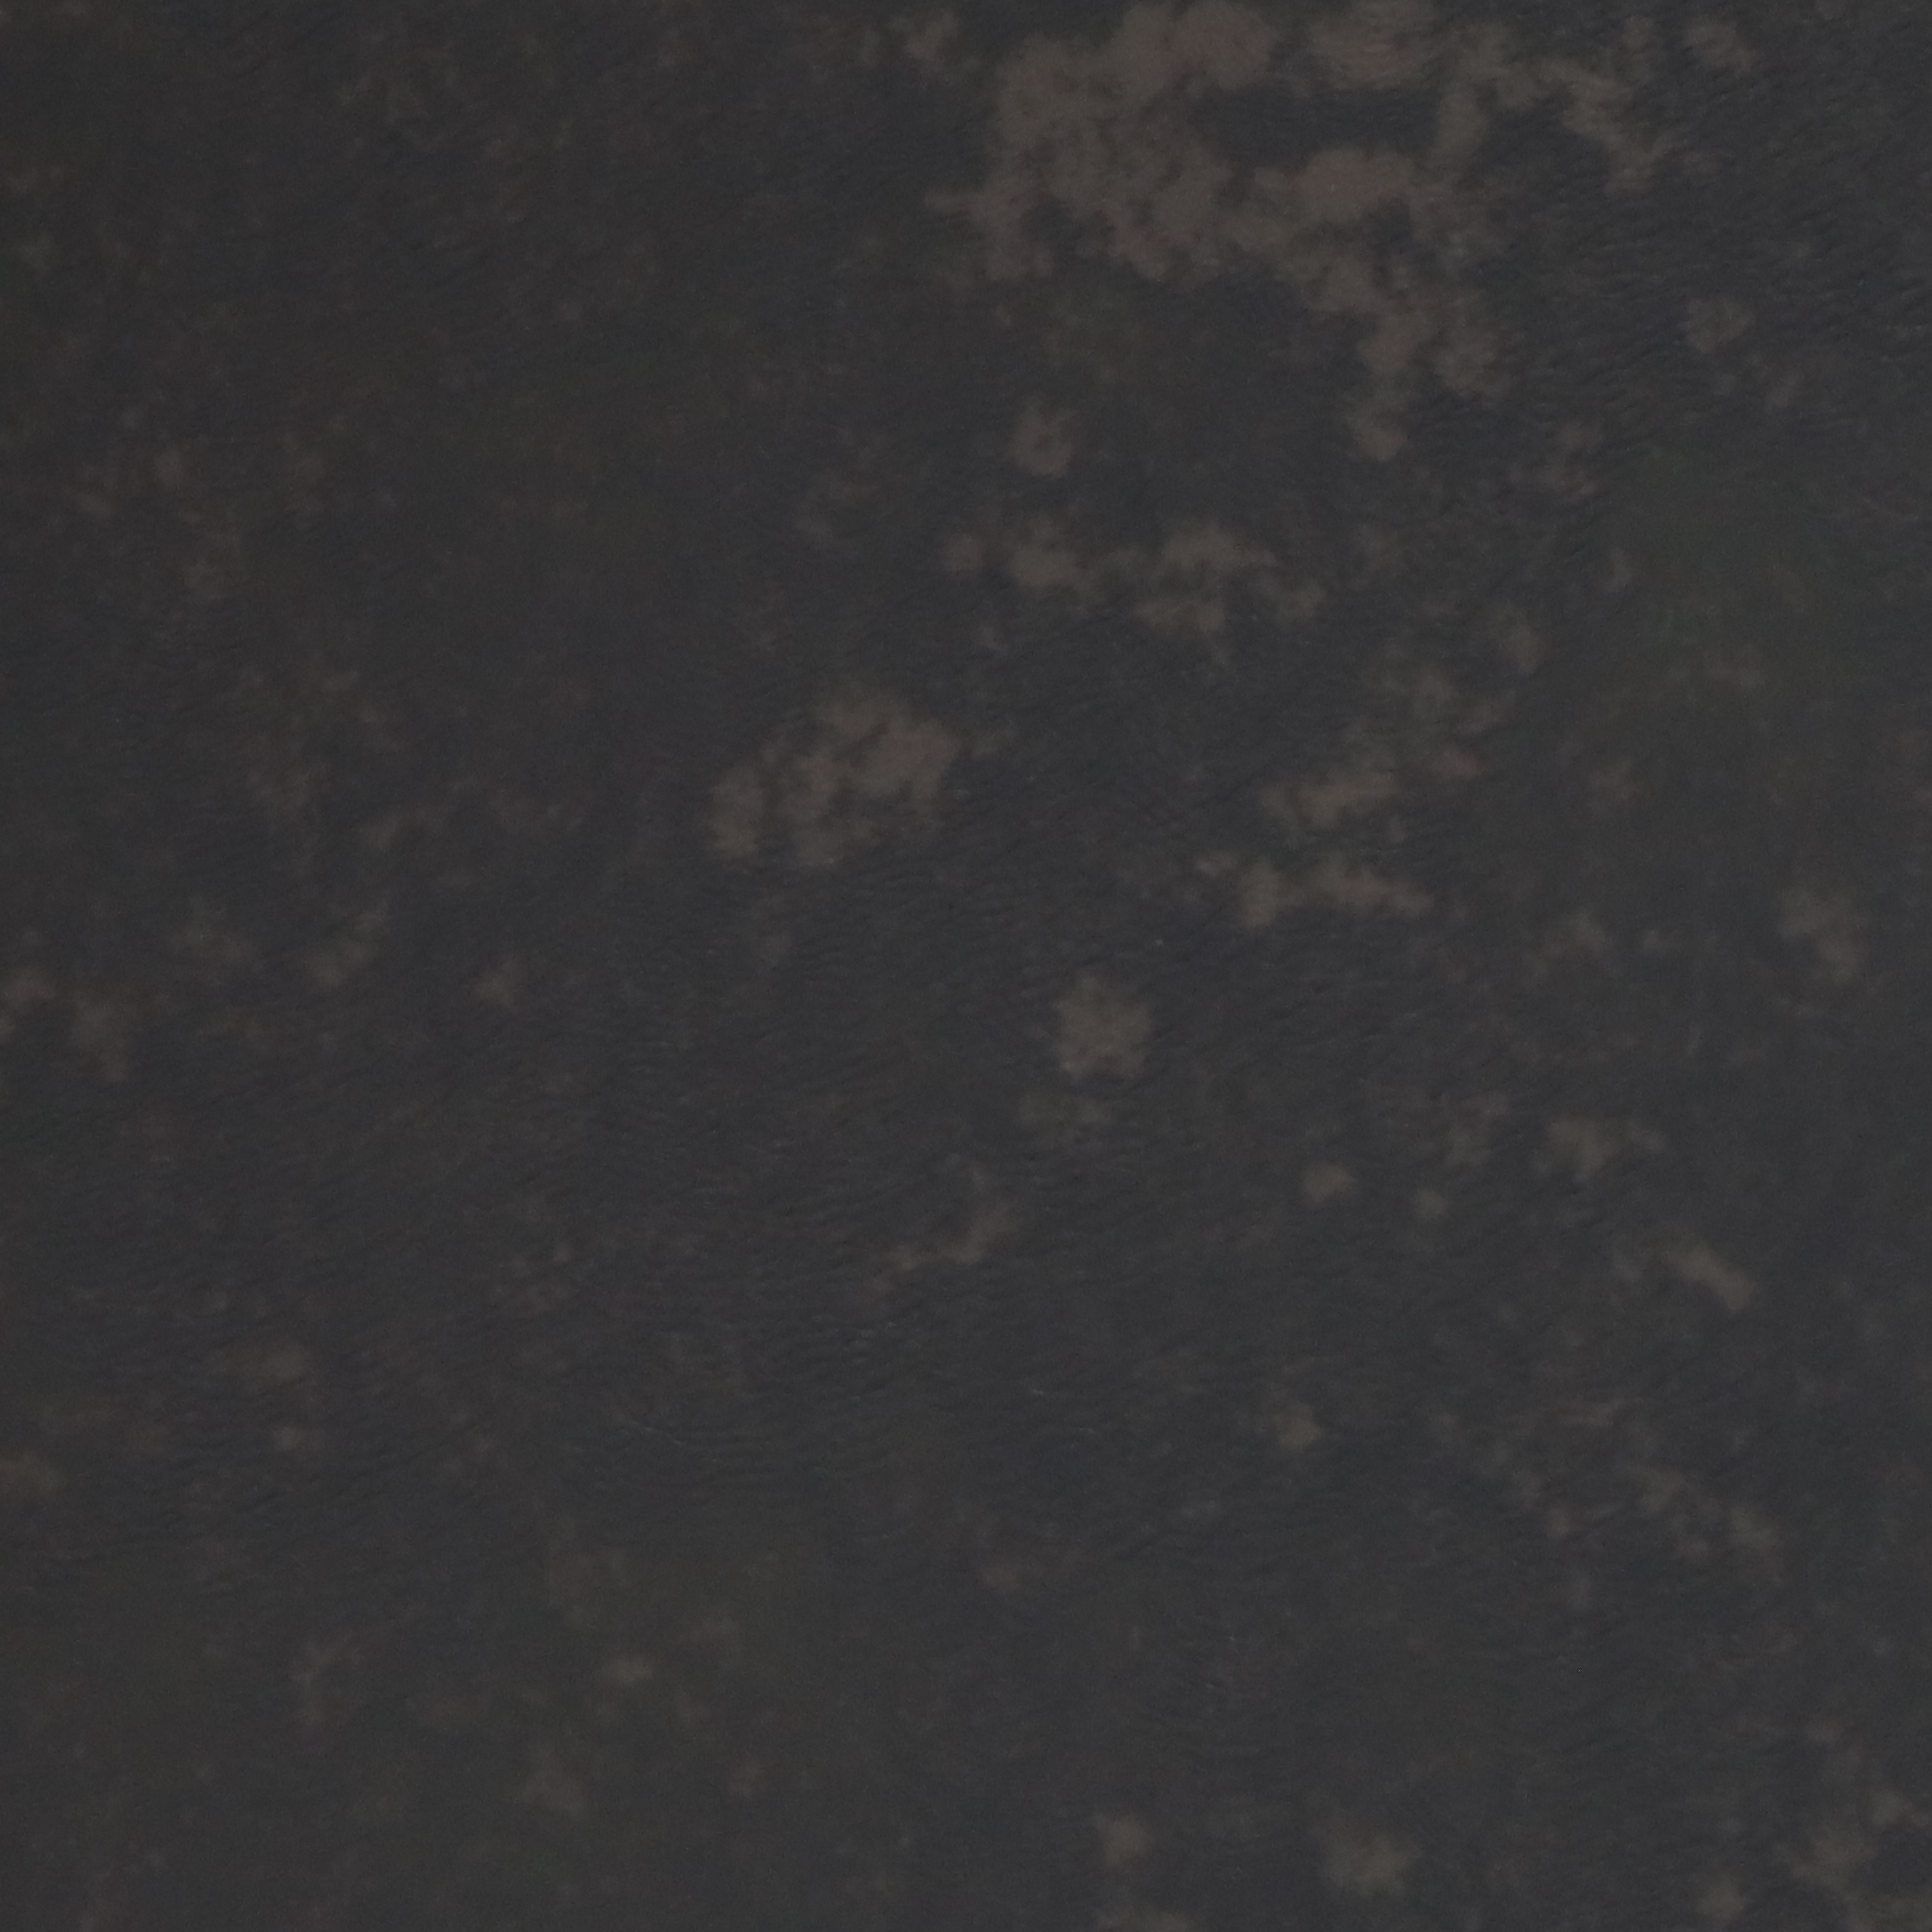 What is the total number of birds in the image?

0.